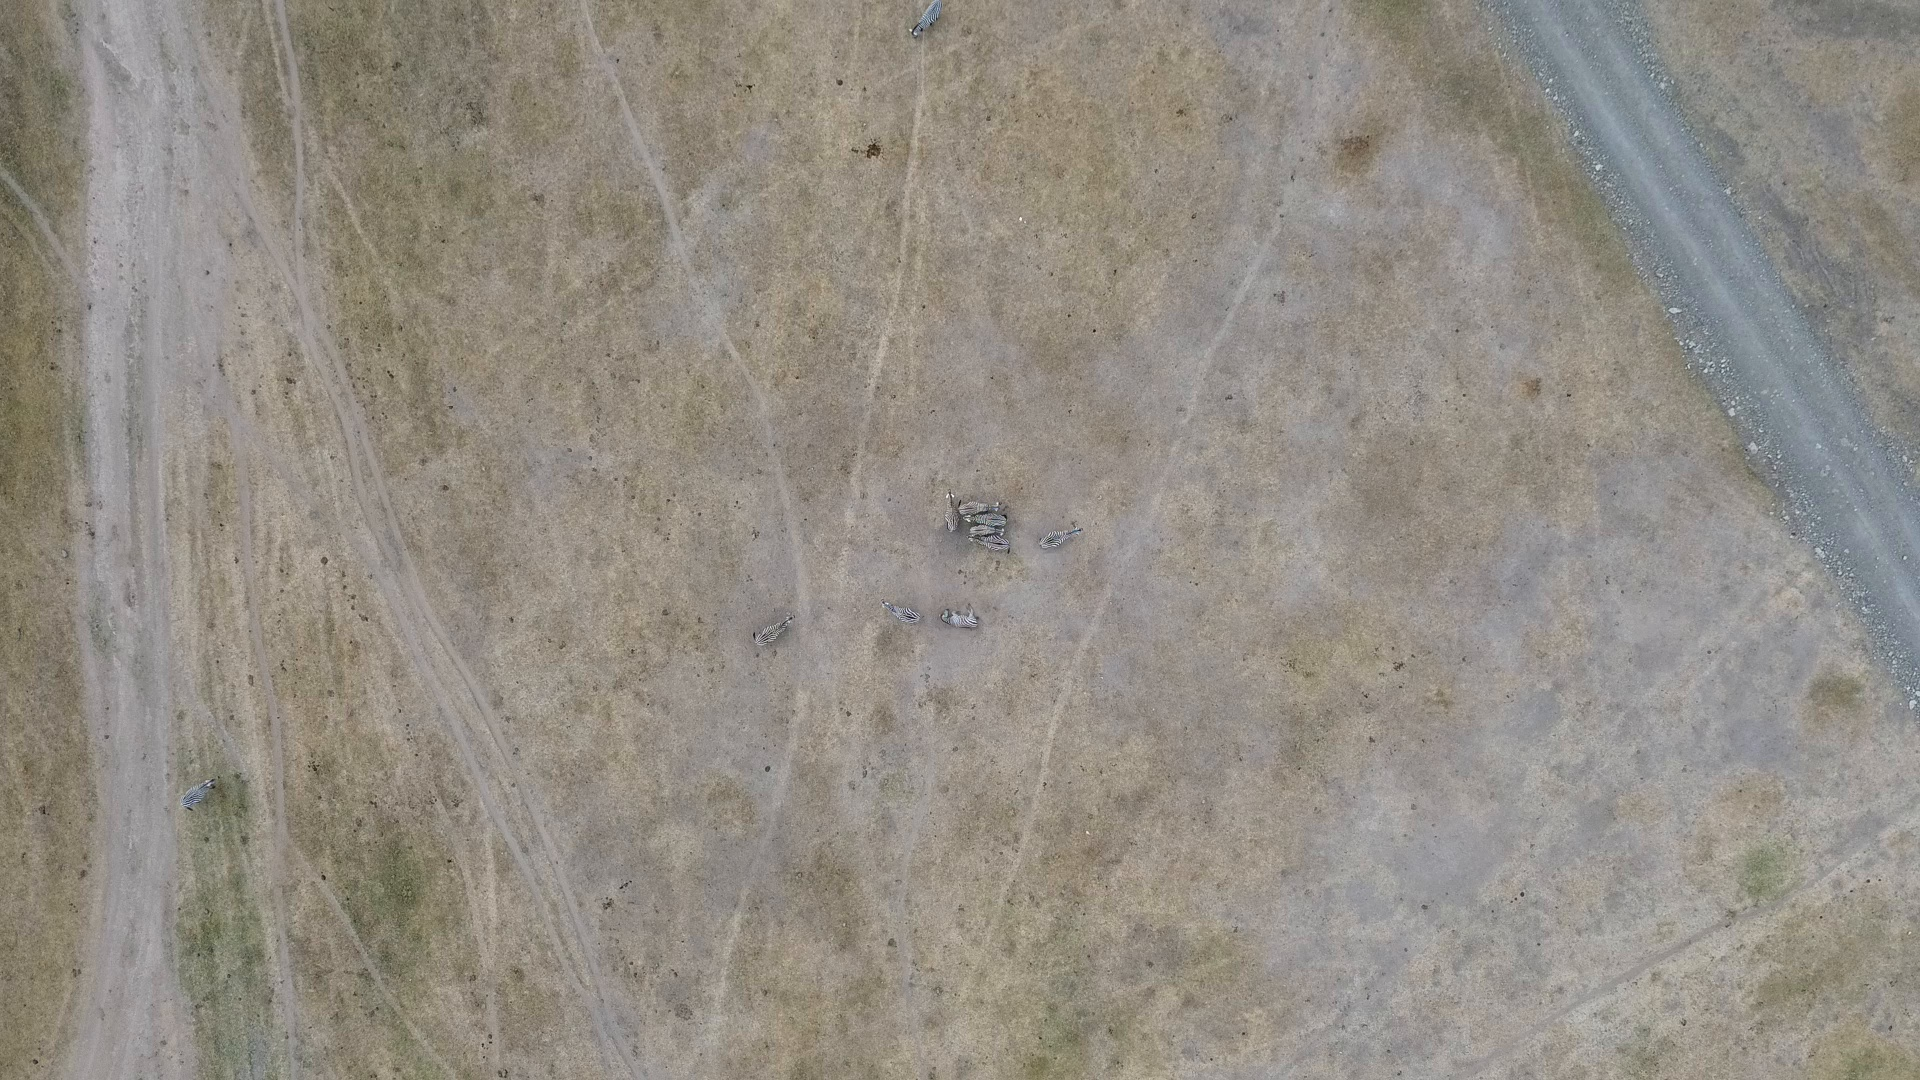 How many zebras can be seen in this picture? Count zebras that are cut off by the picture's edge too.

11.